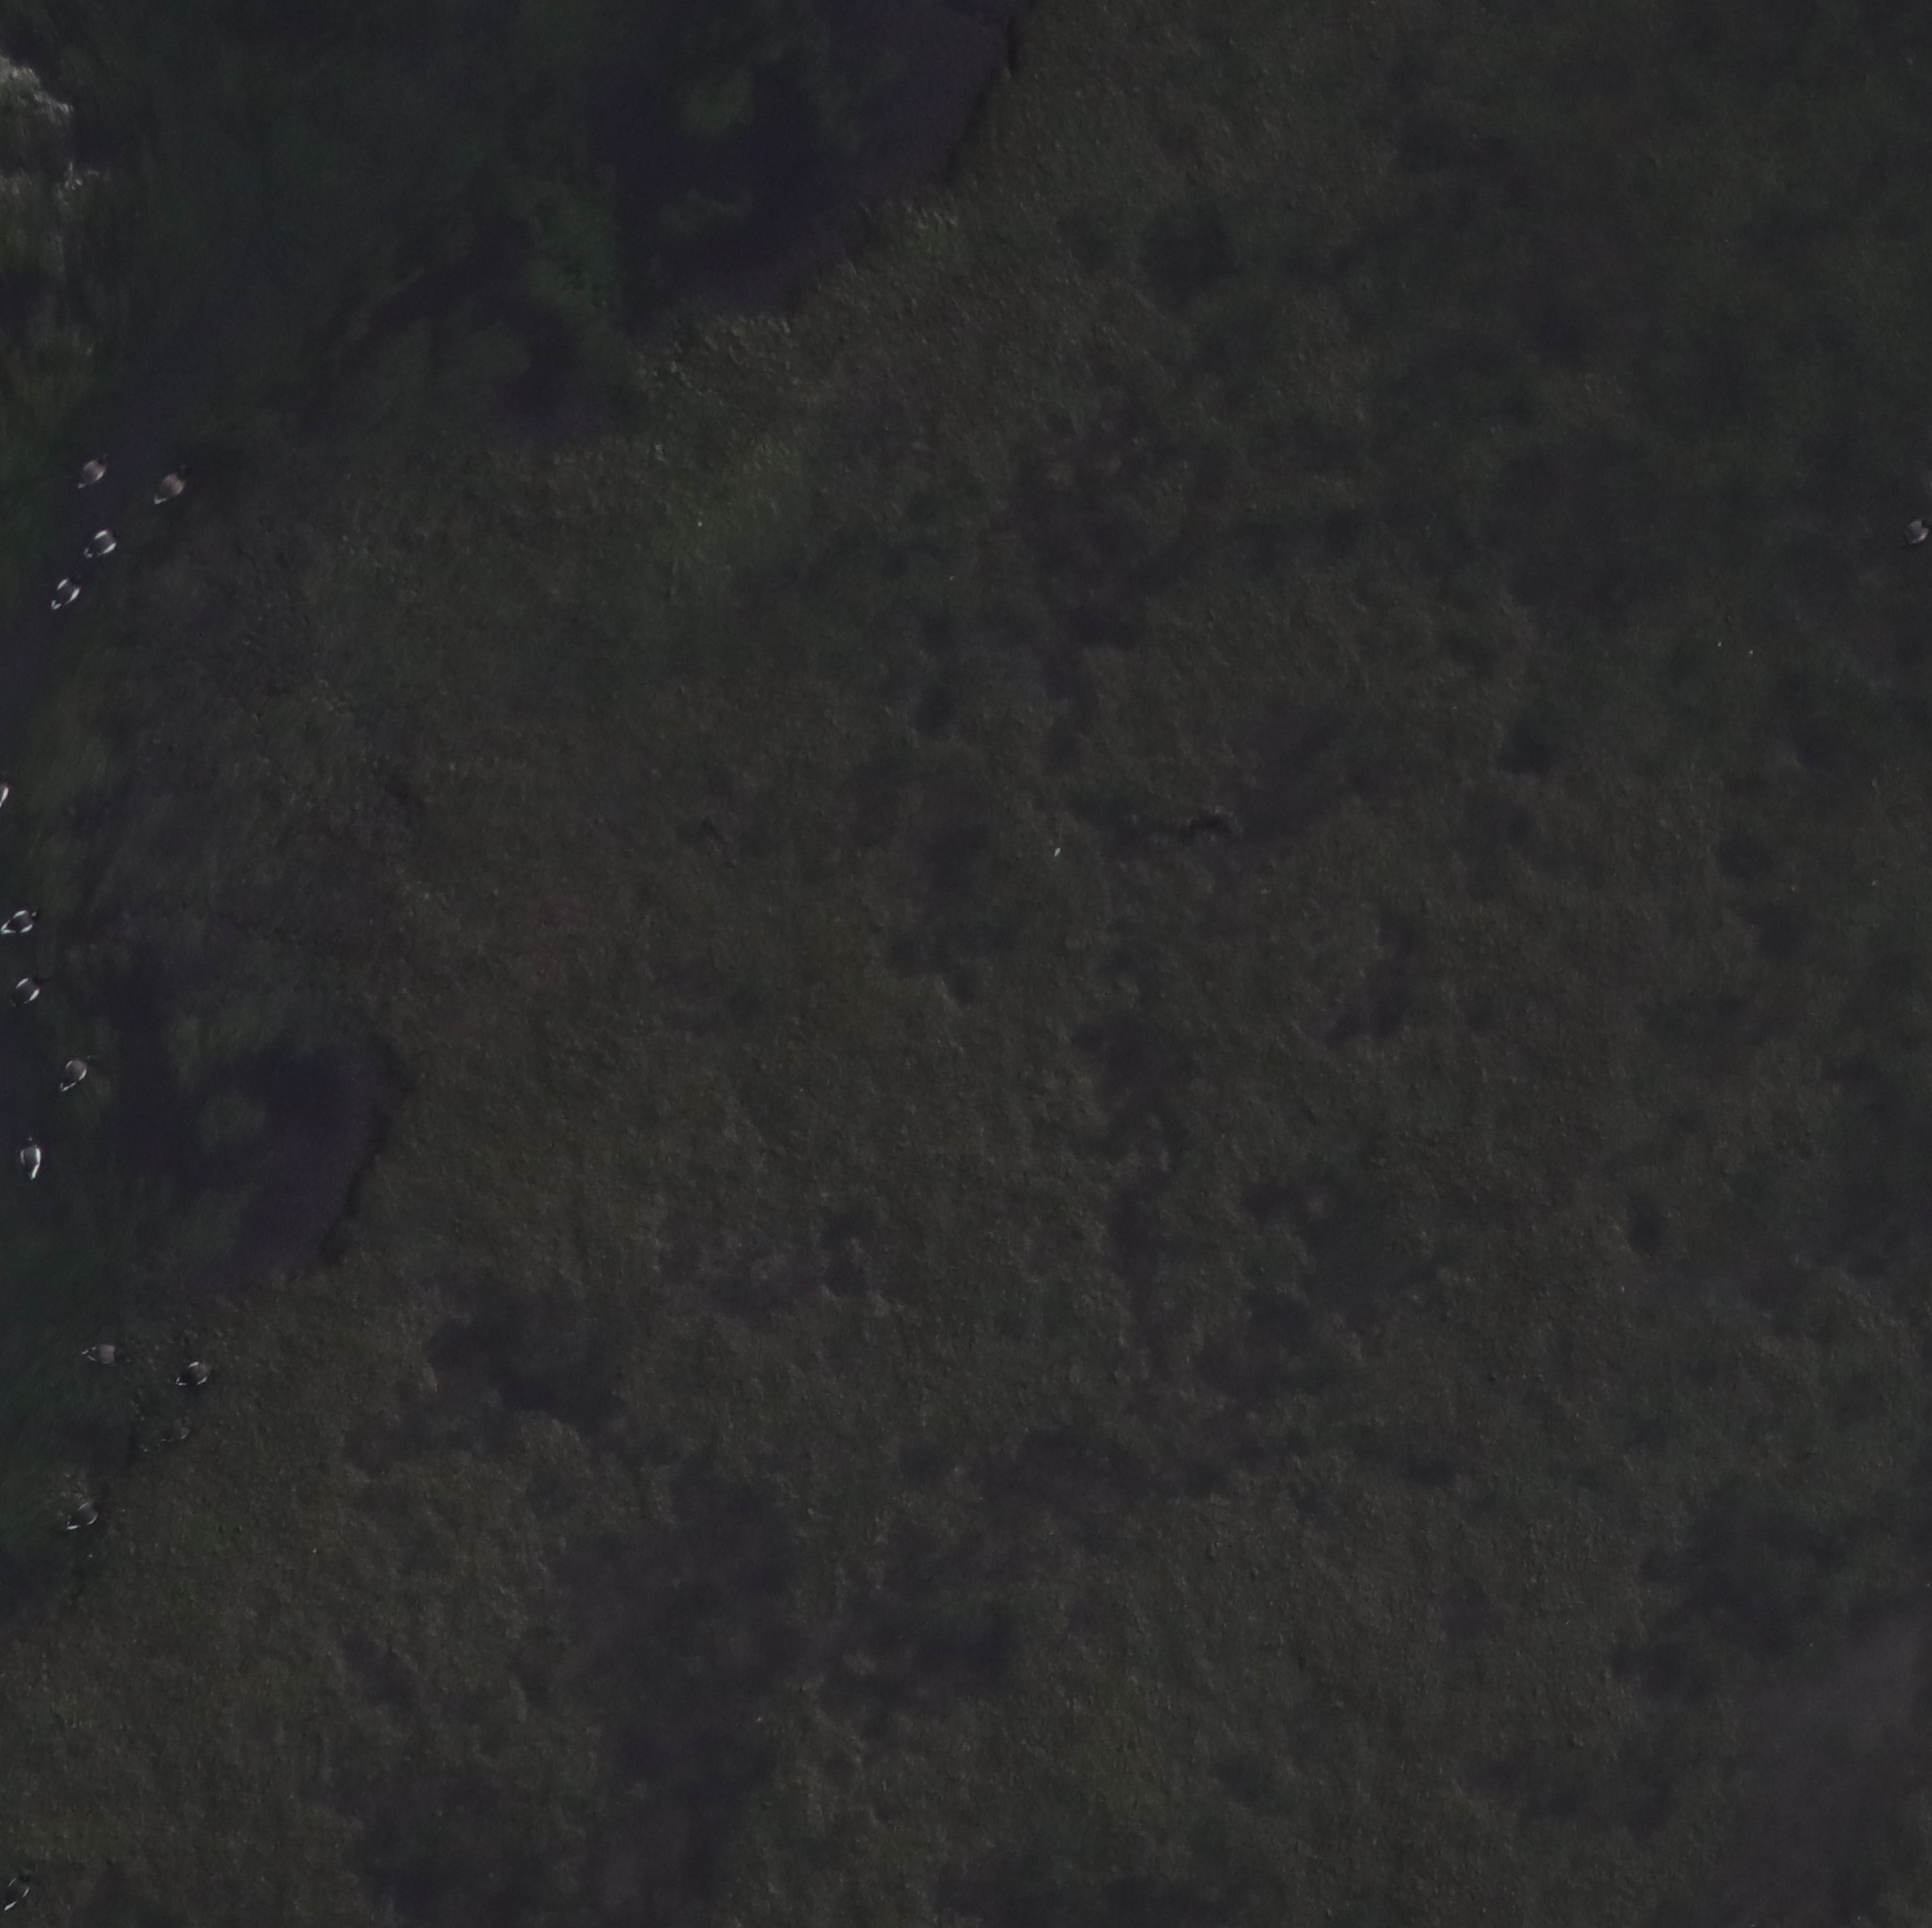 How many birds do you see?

14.